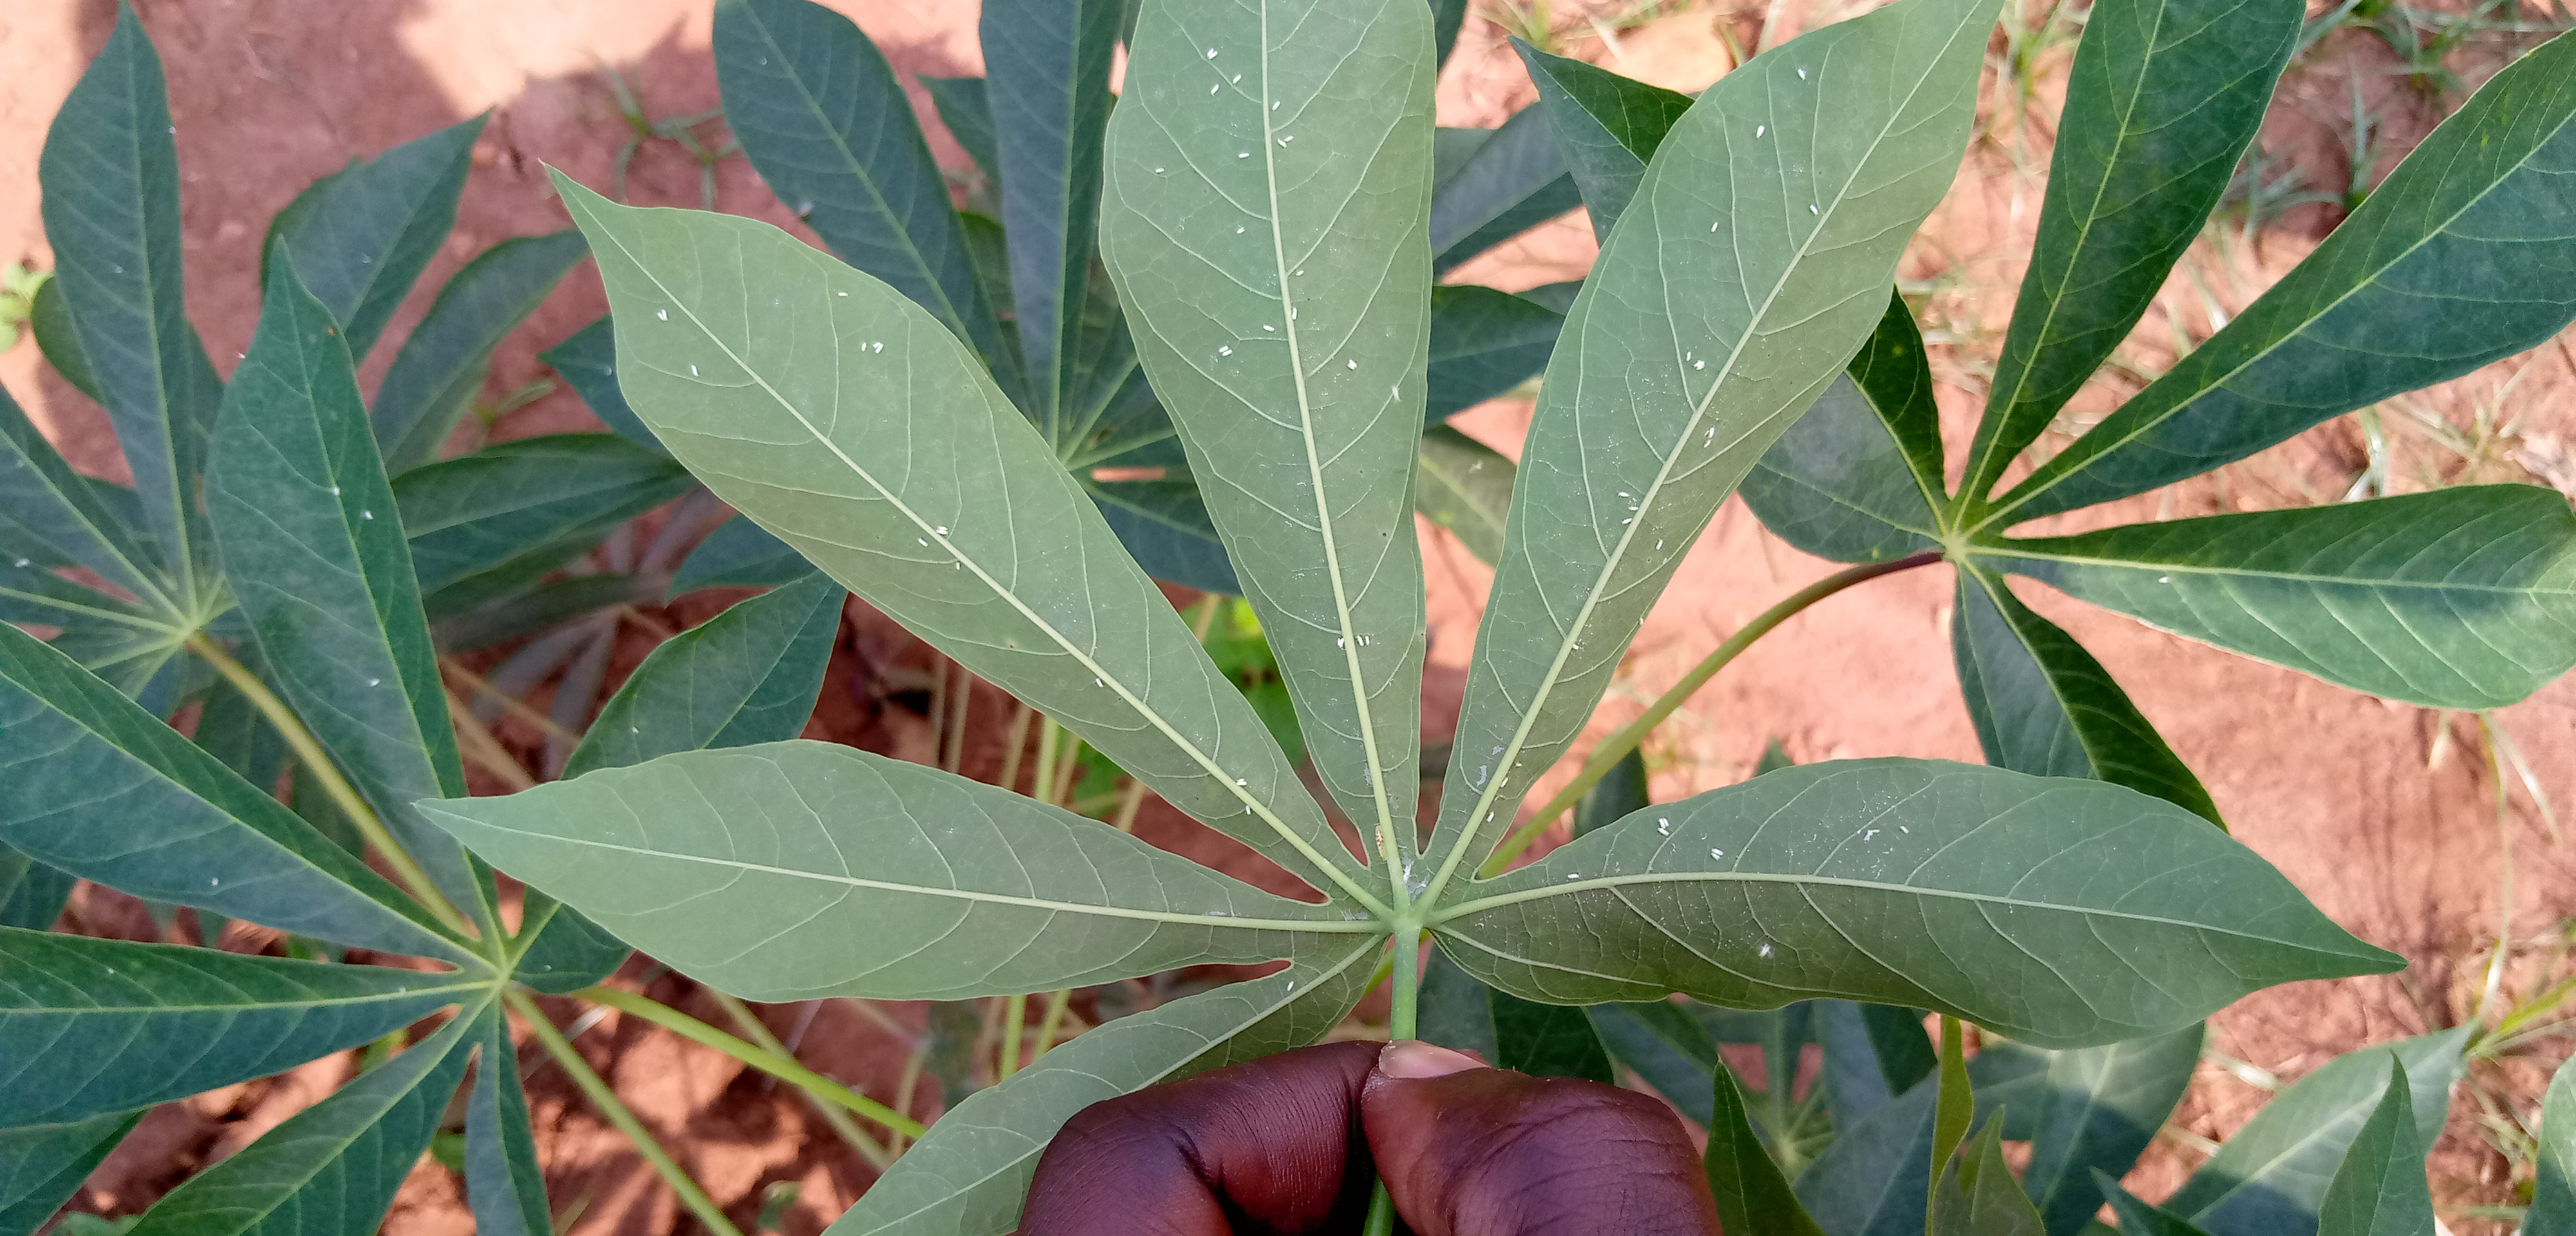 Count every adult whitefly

54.